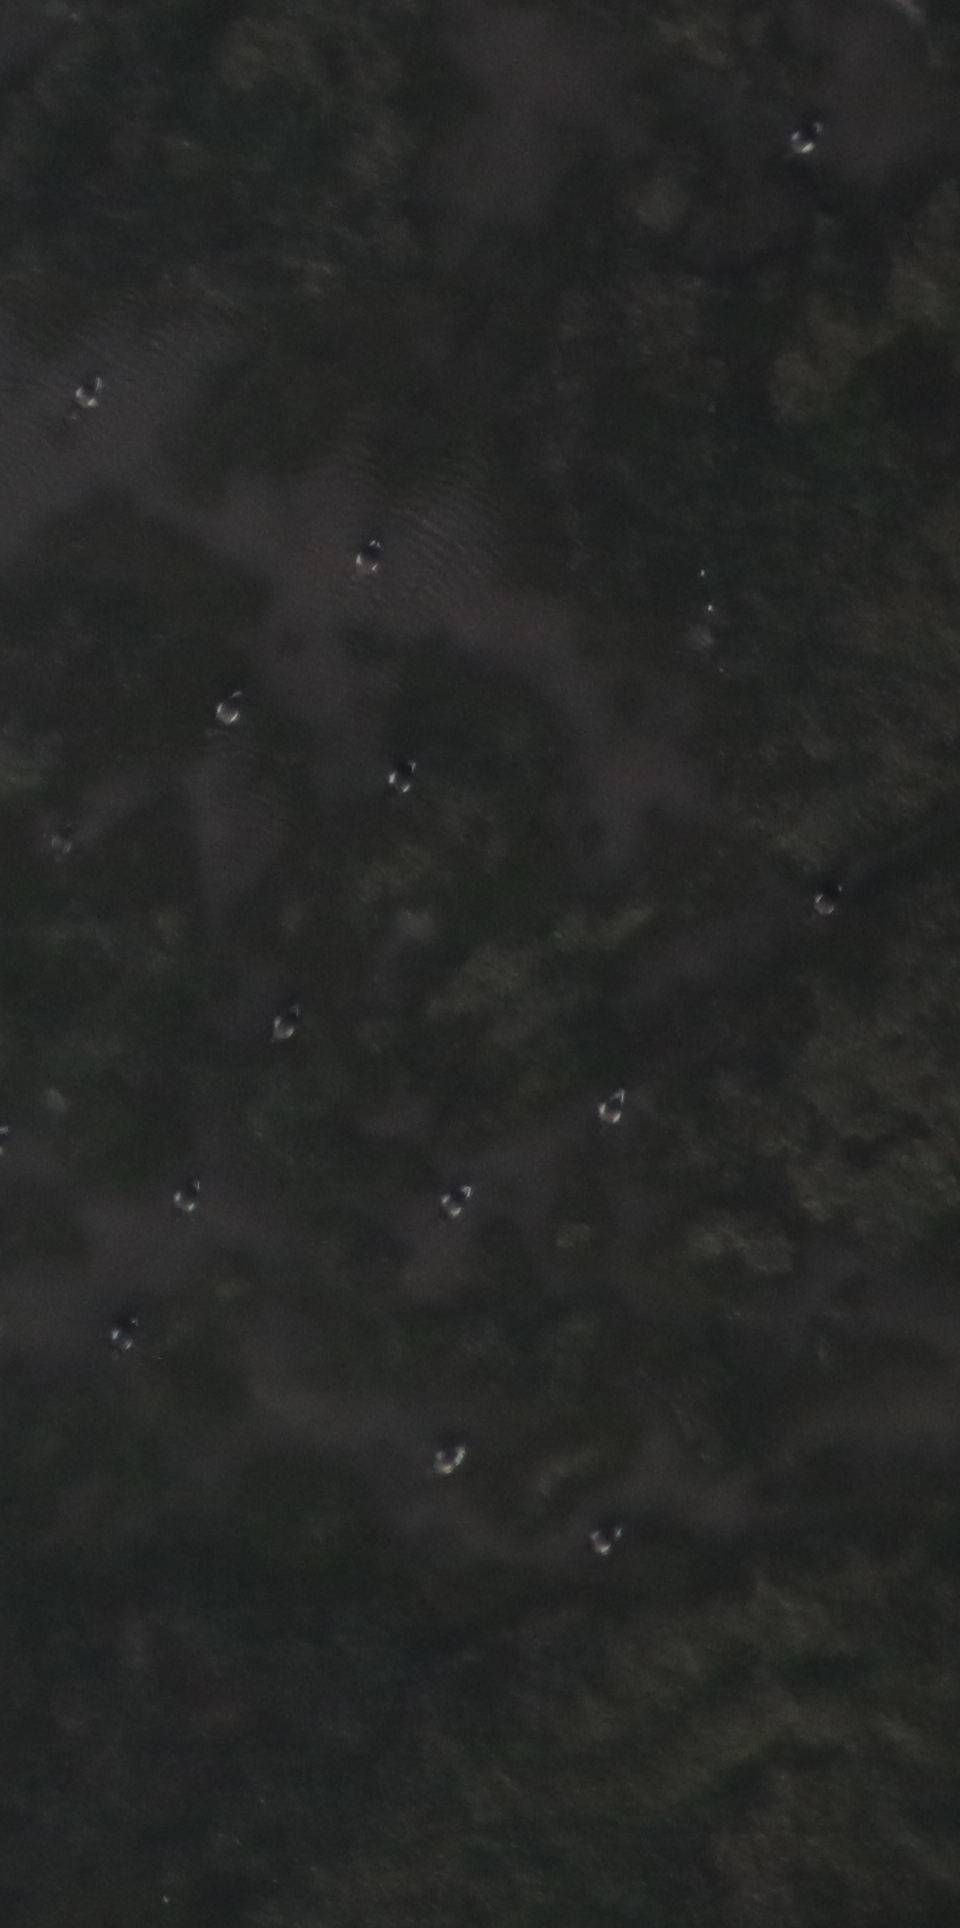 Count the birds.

14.